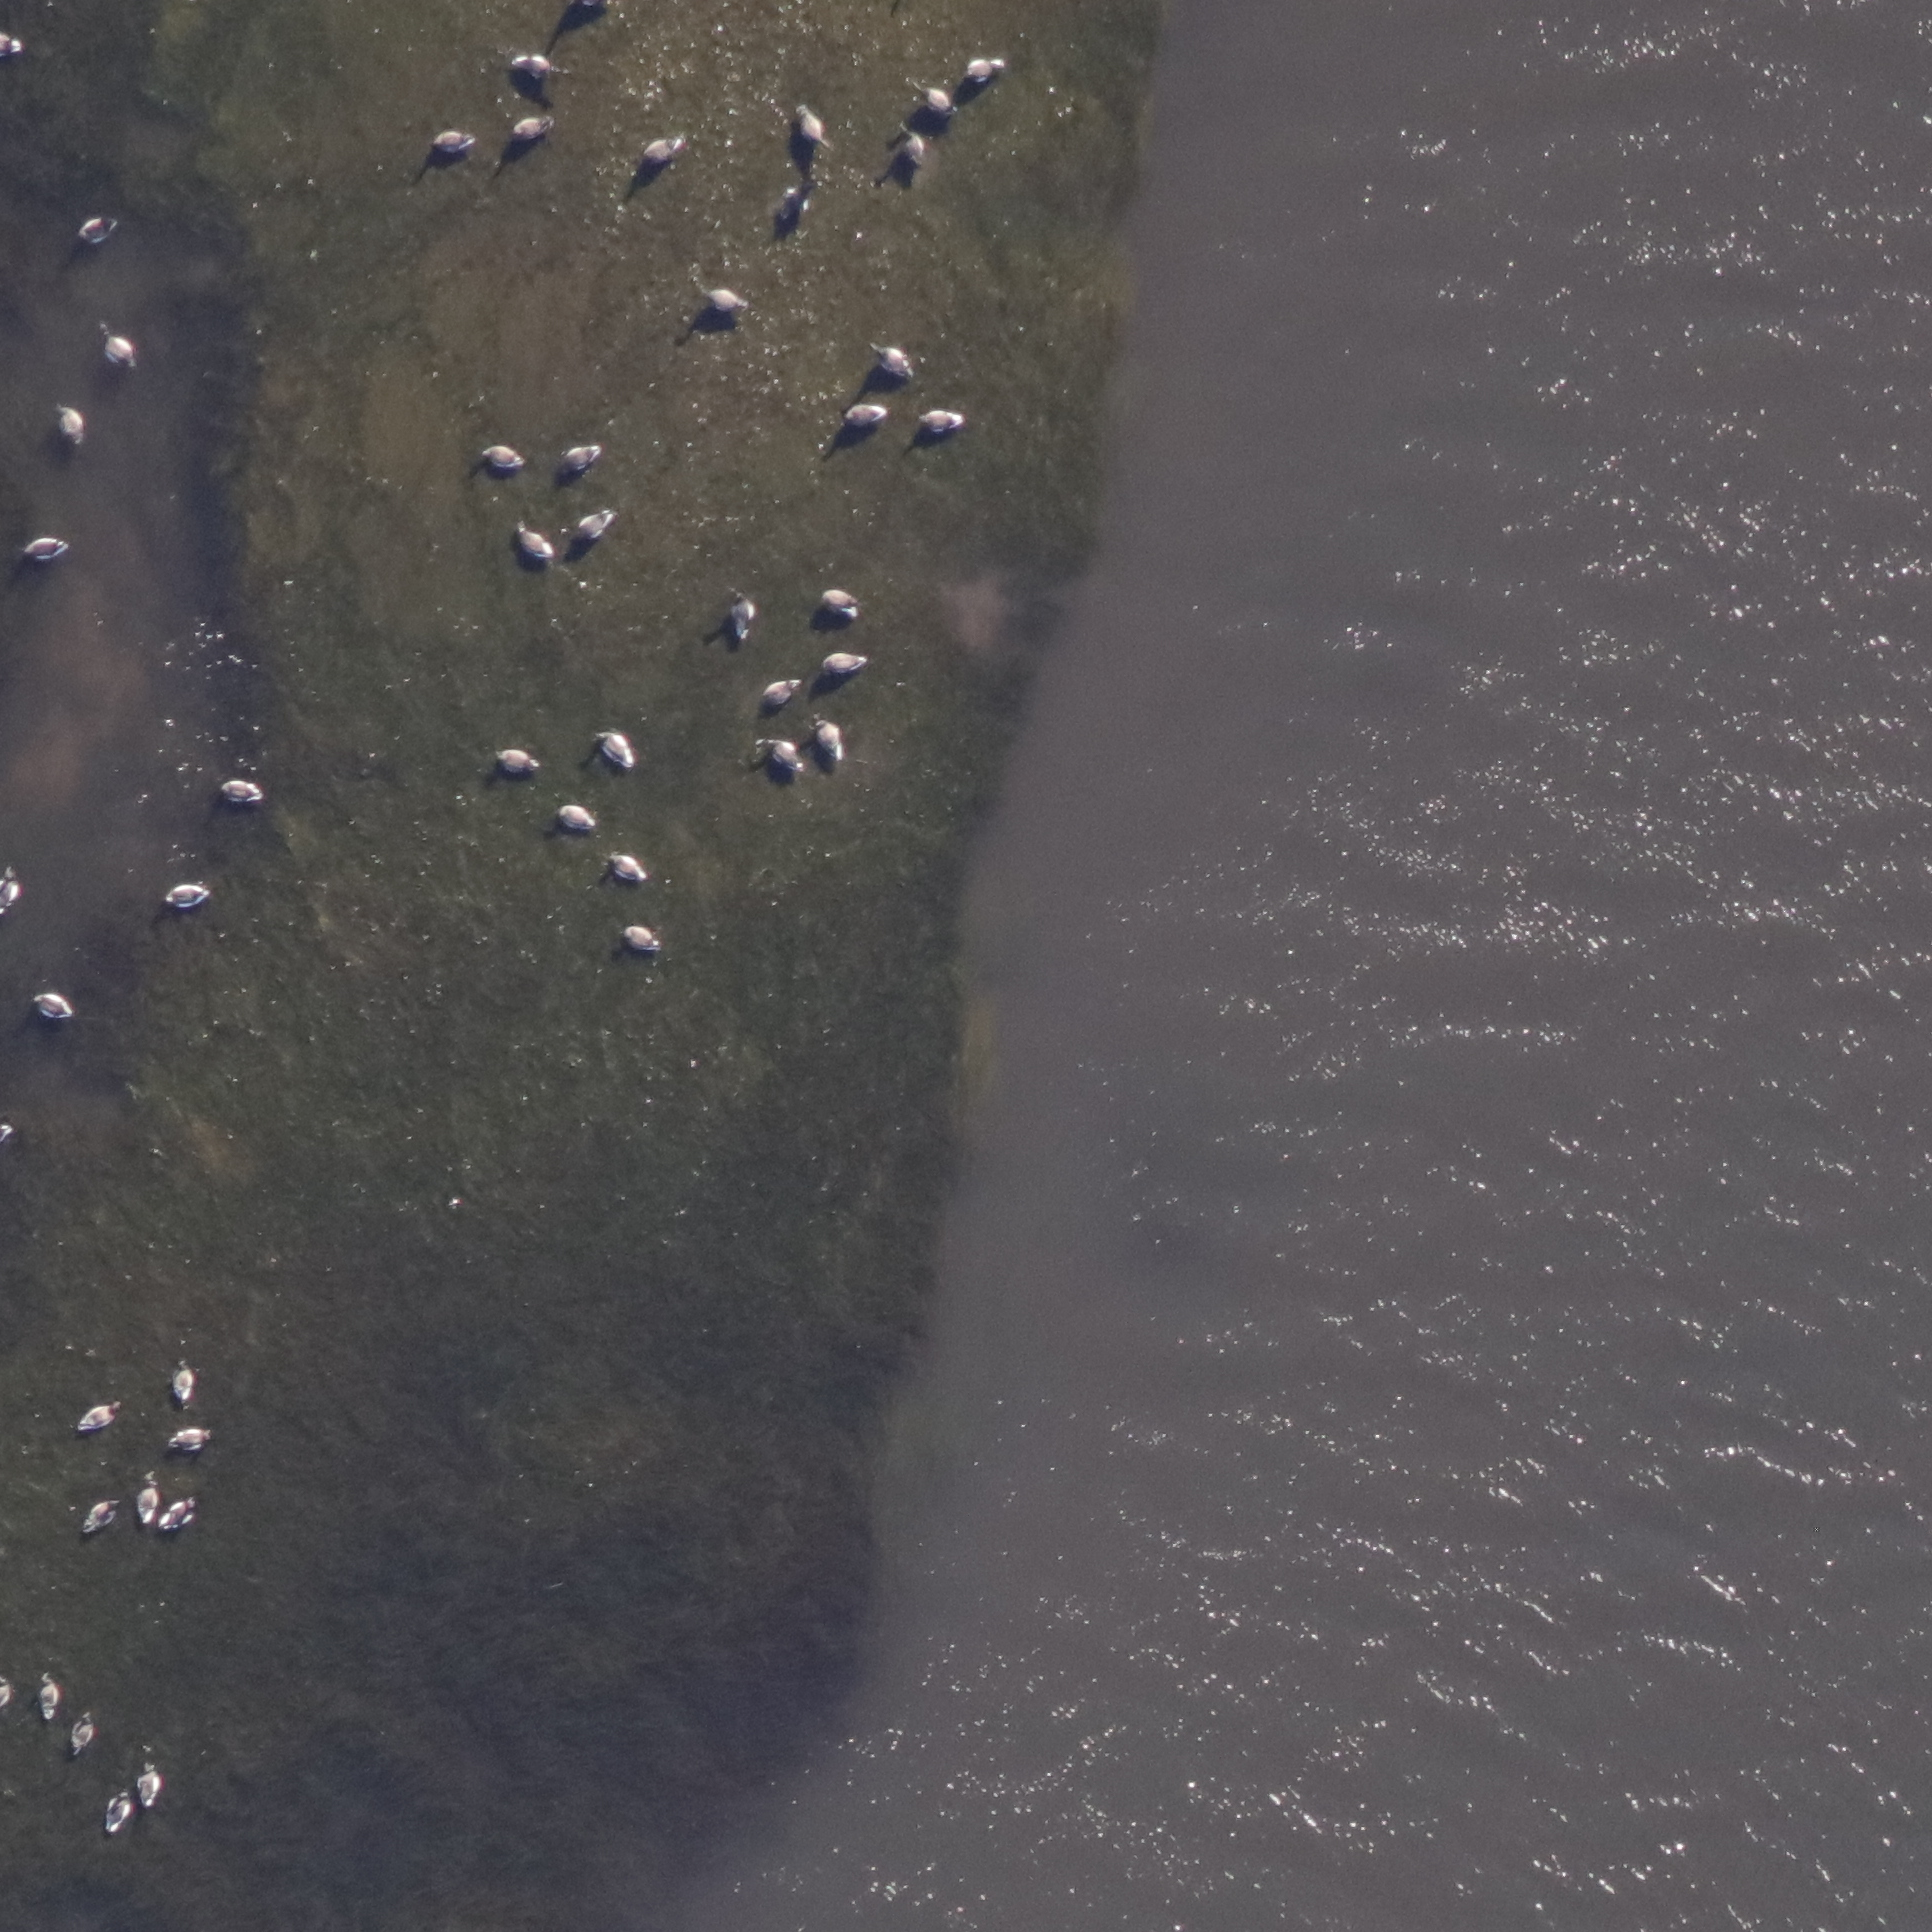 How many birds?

46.